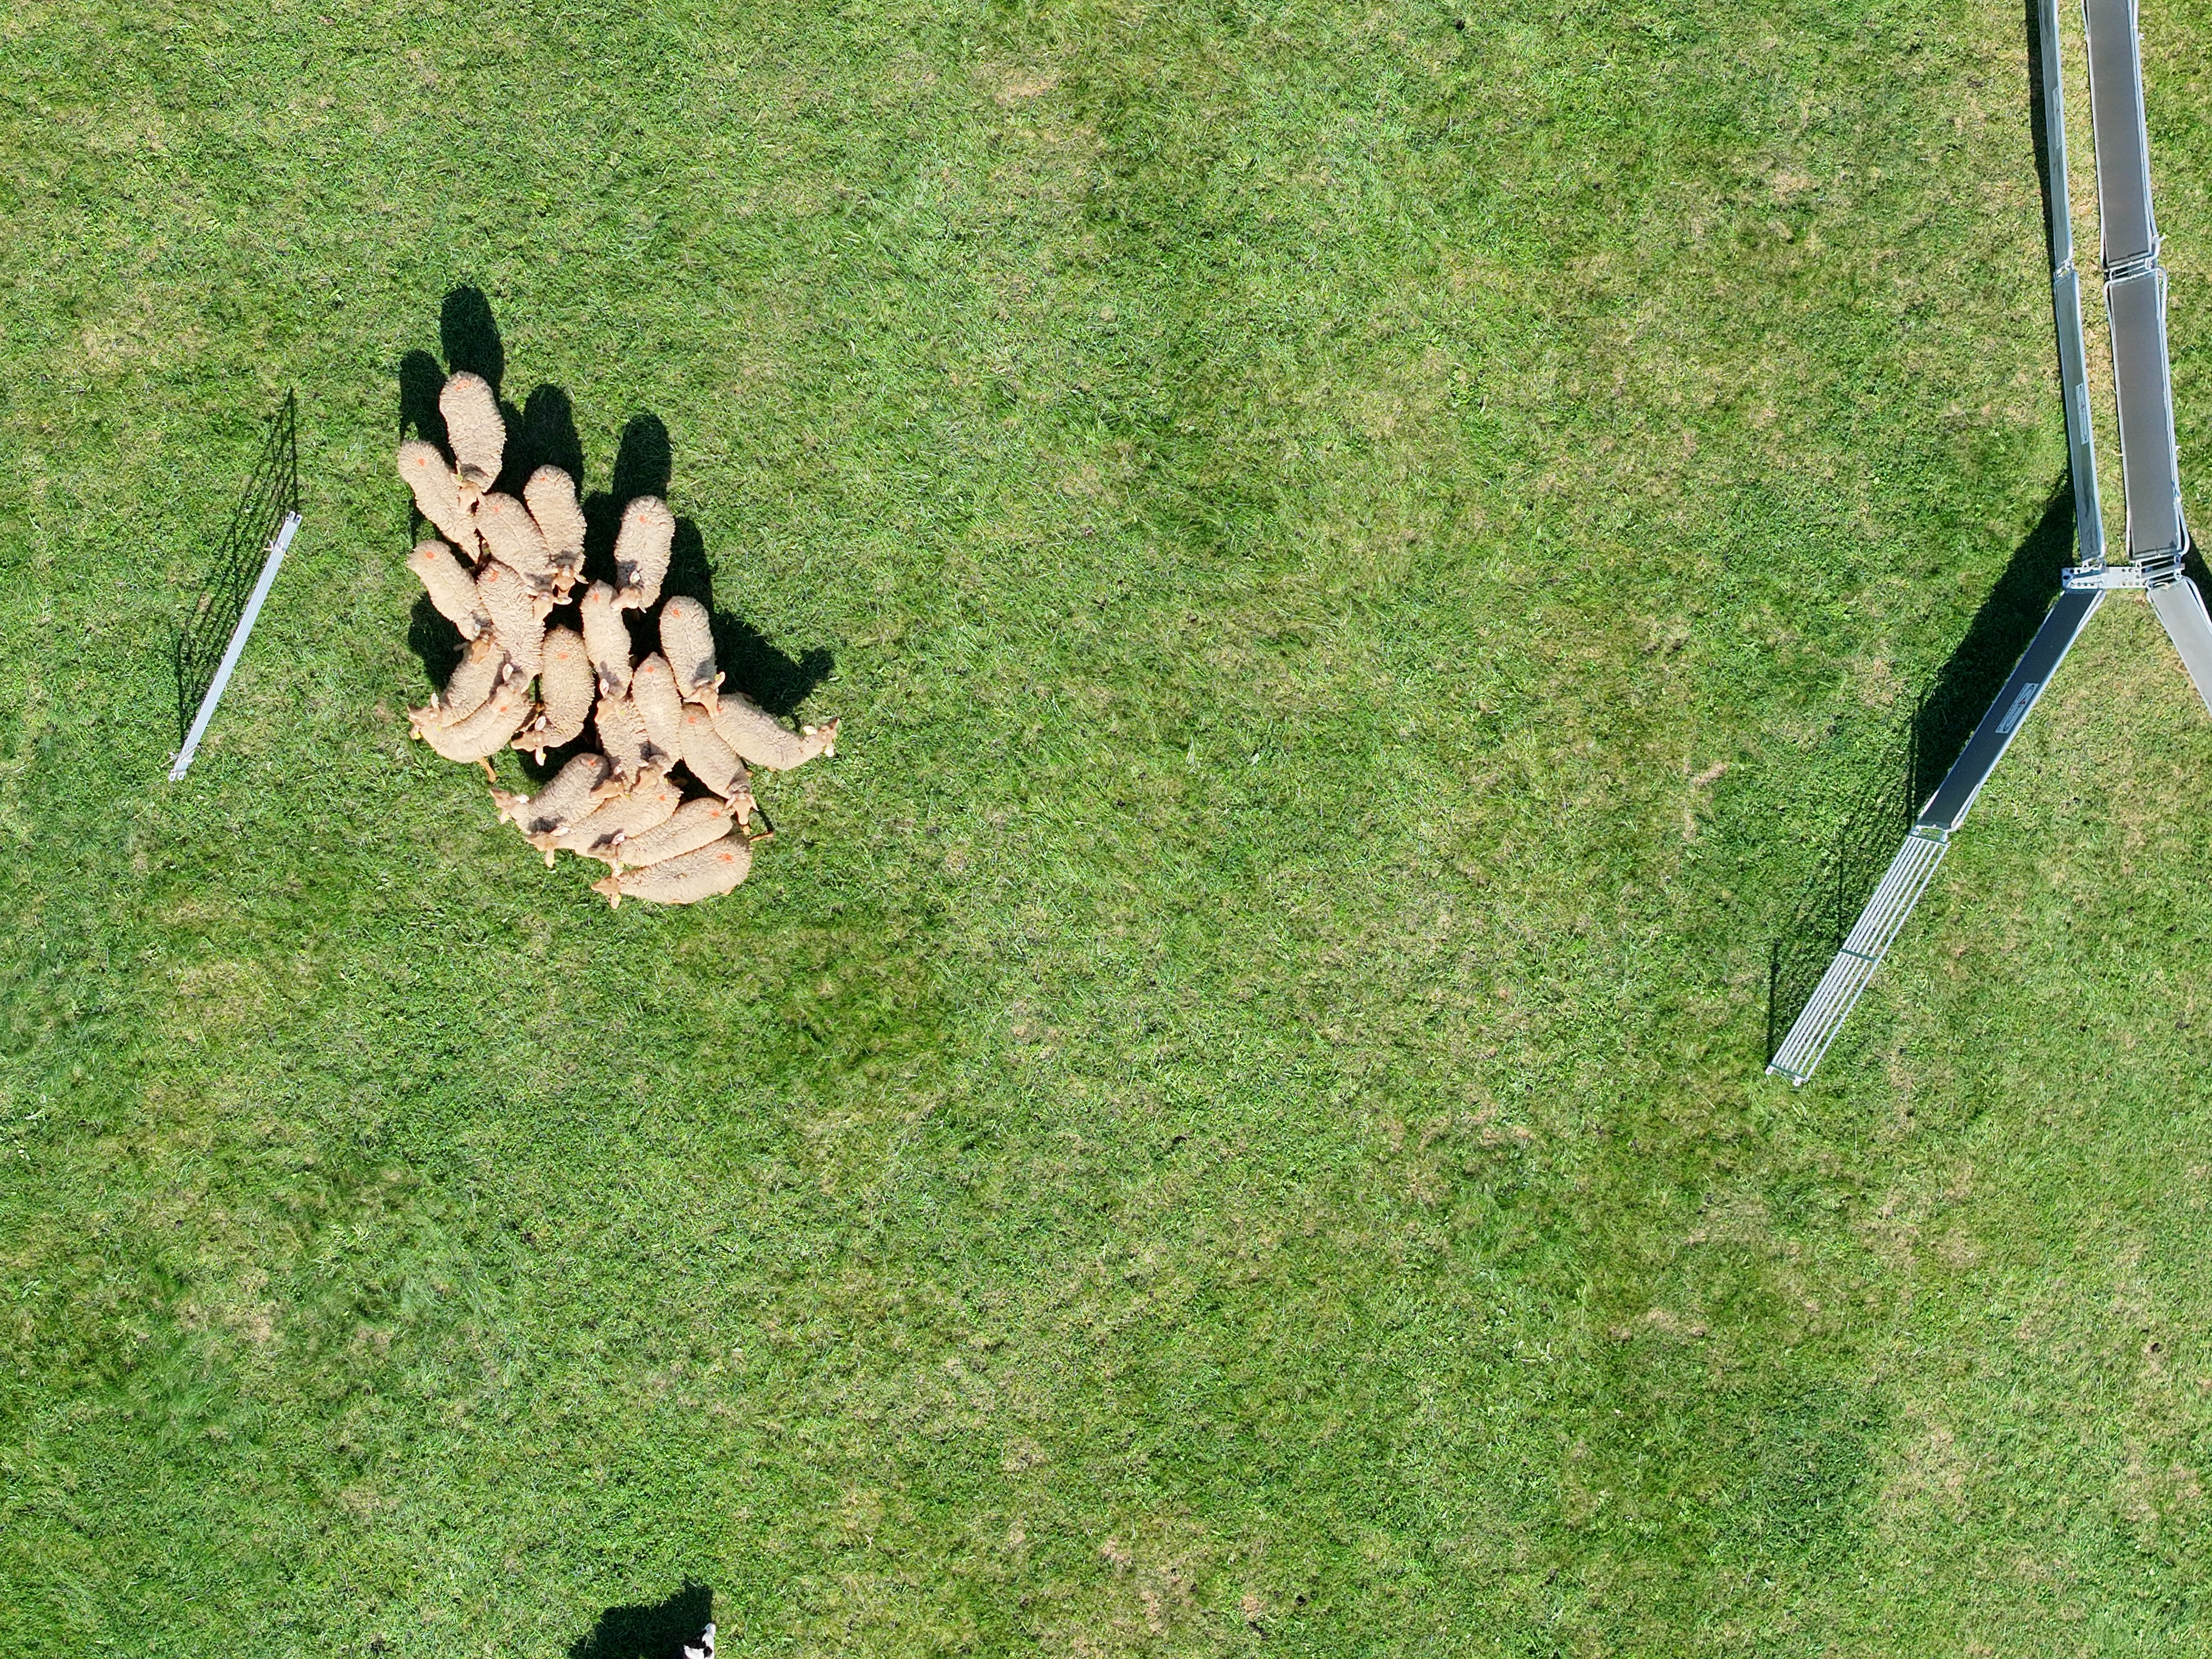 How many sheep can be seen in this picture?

20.